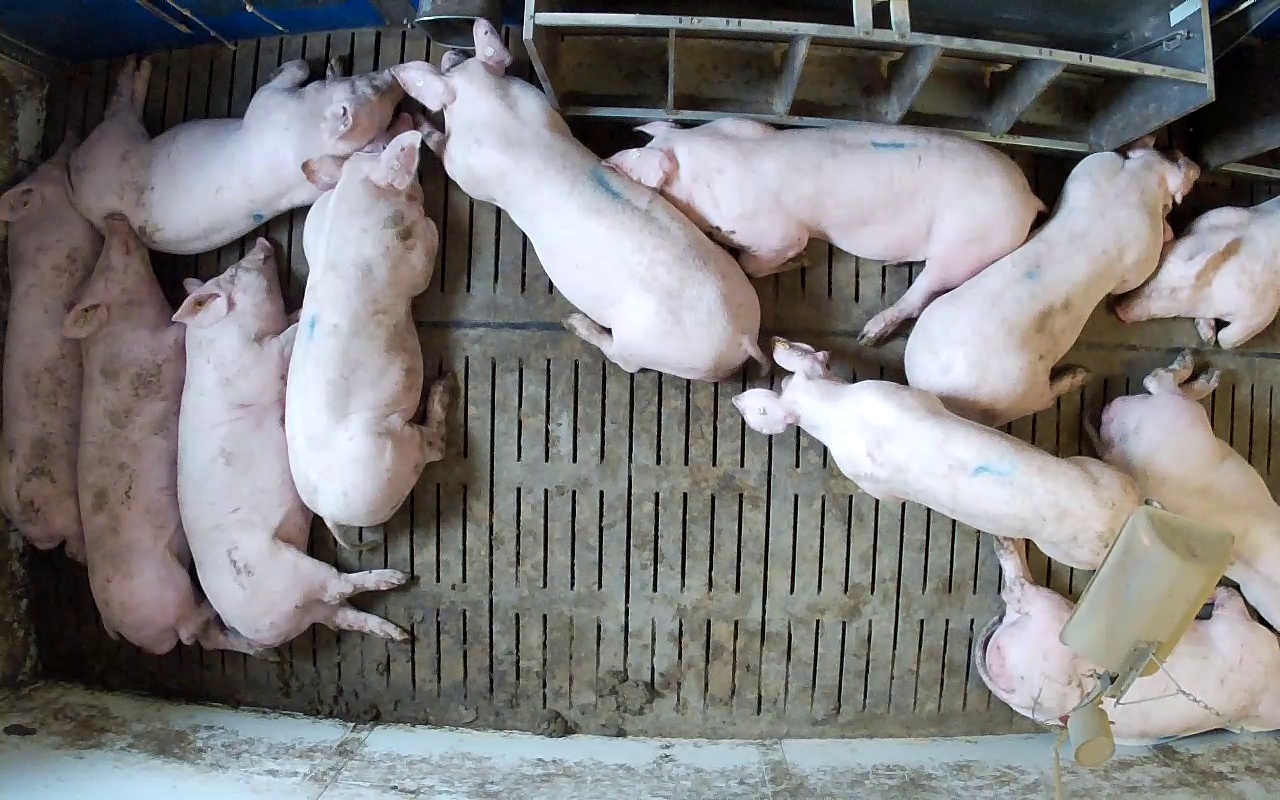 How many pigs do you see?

12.